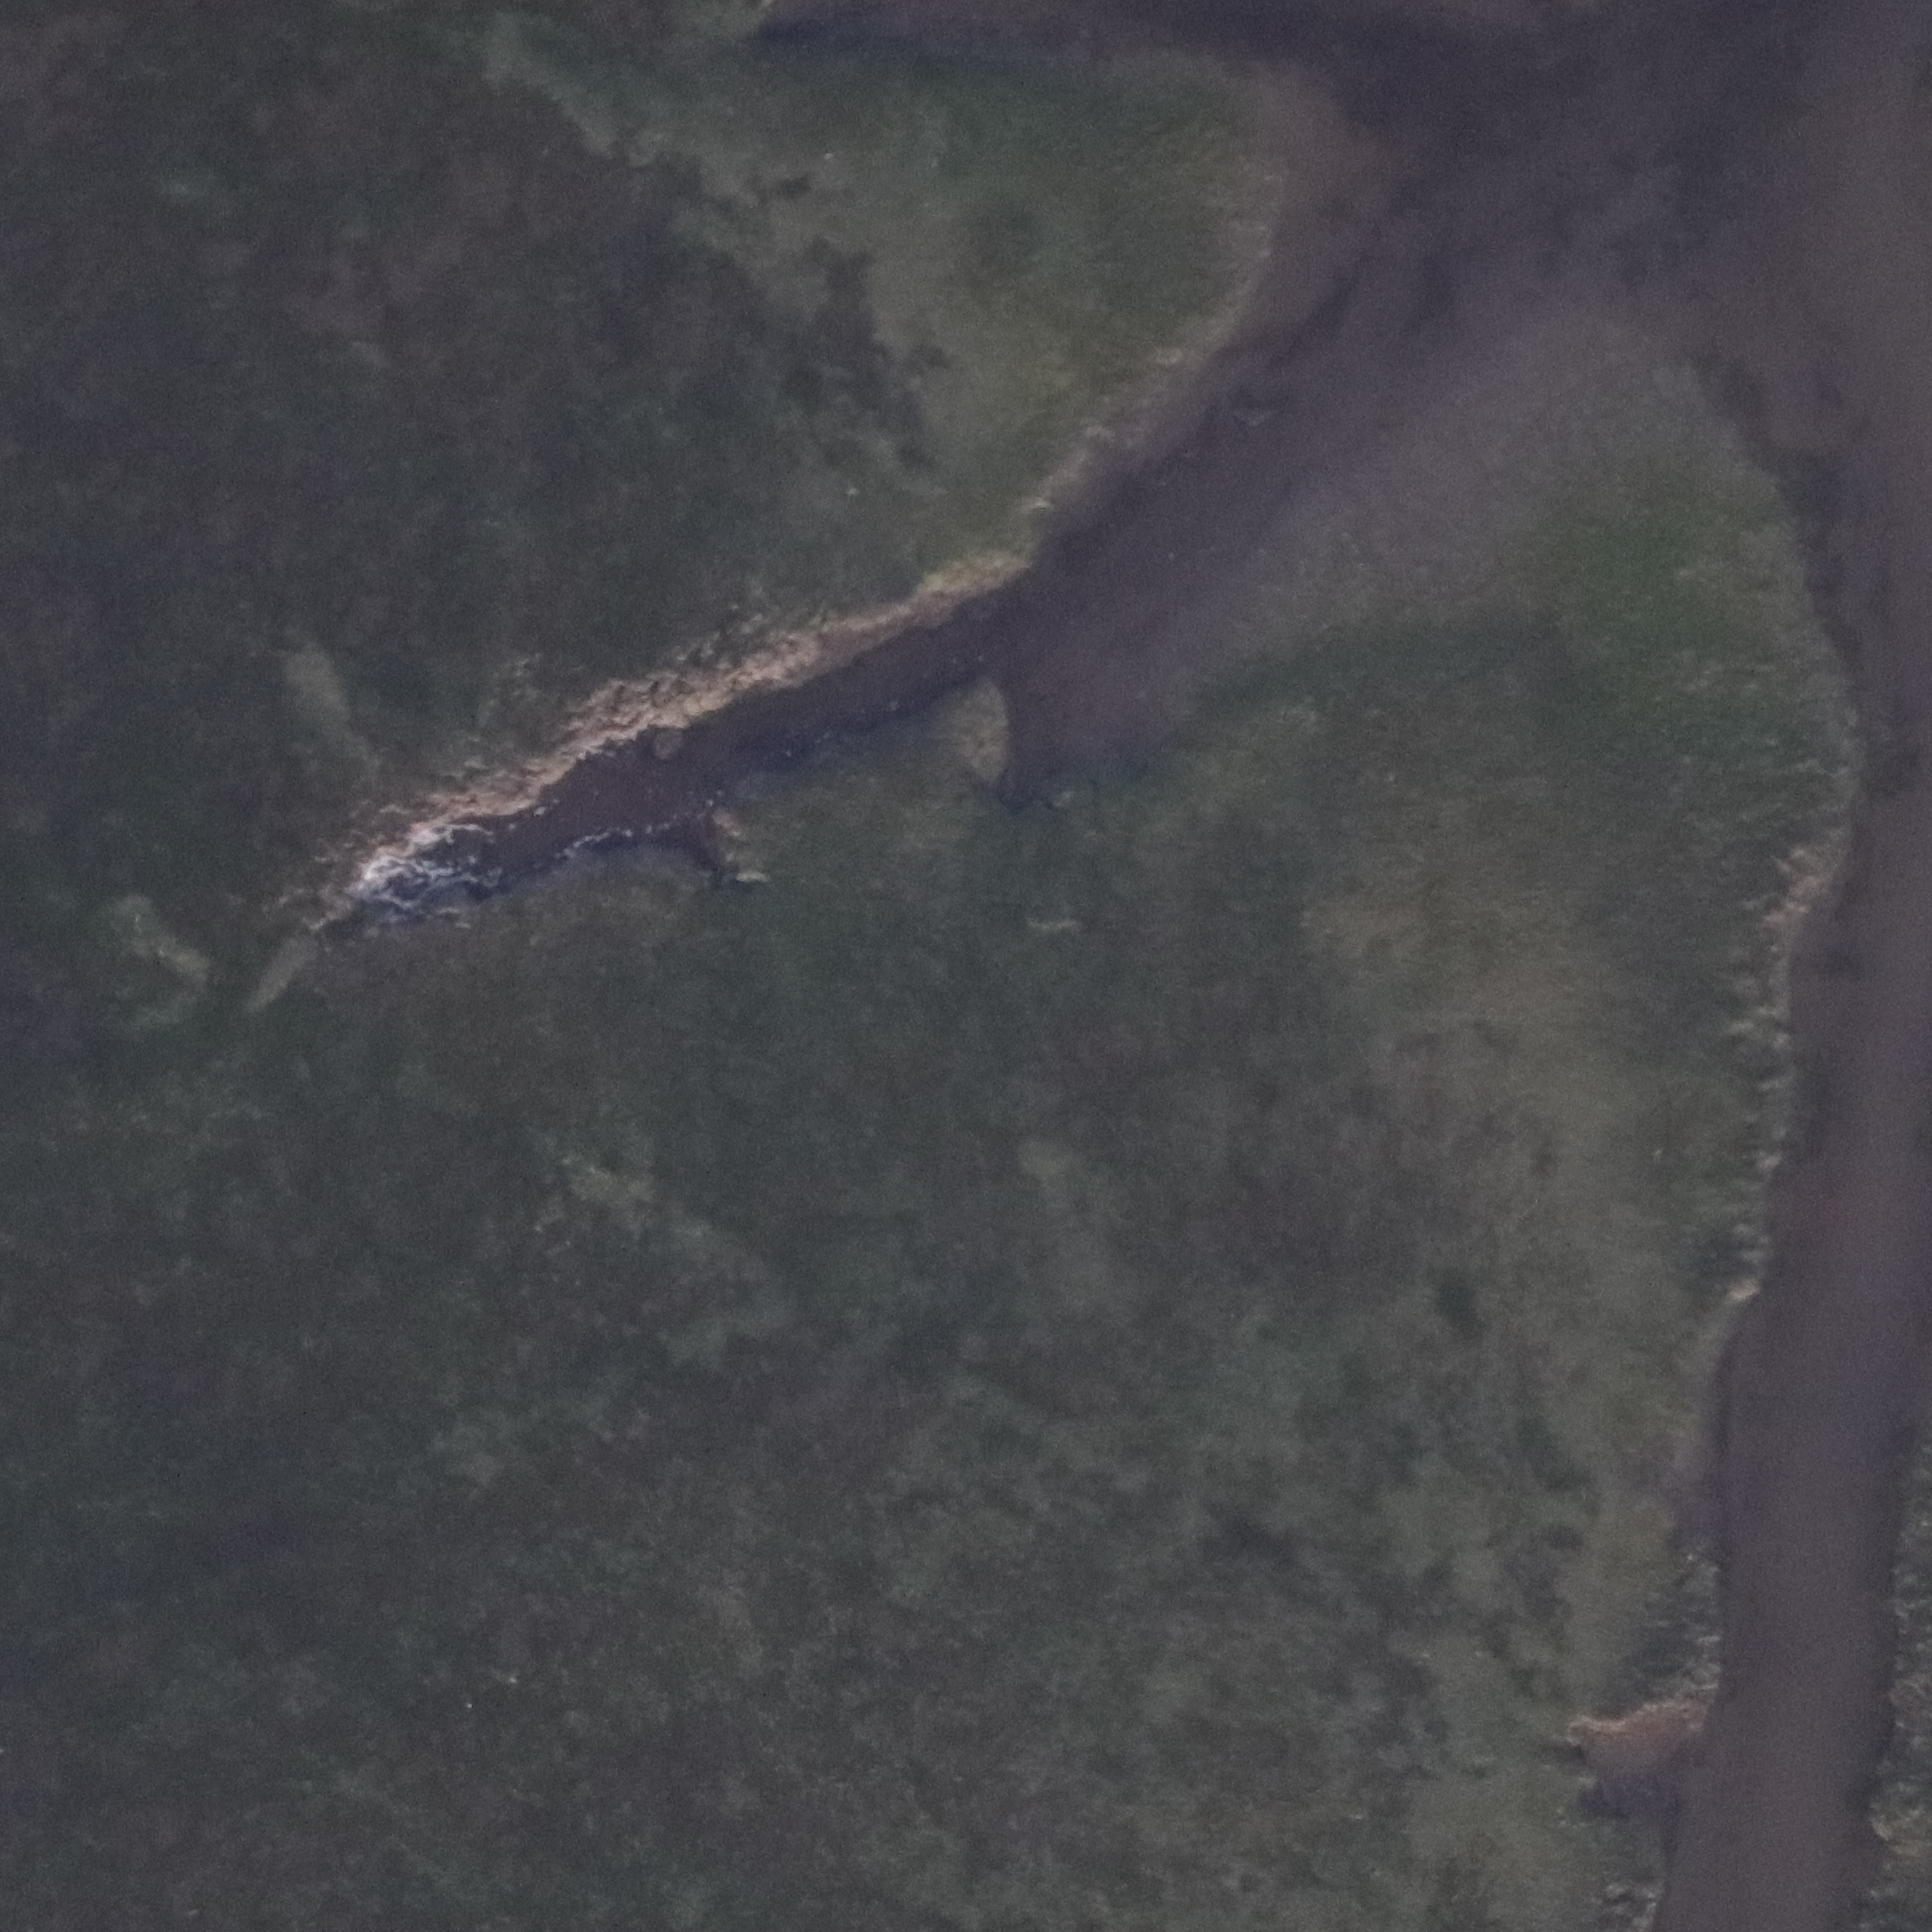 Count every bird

0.